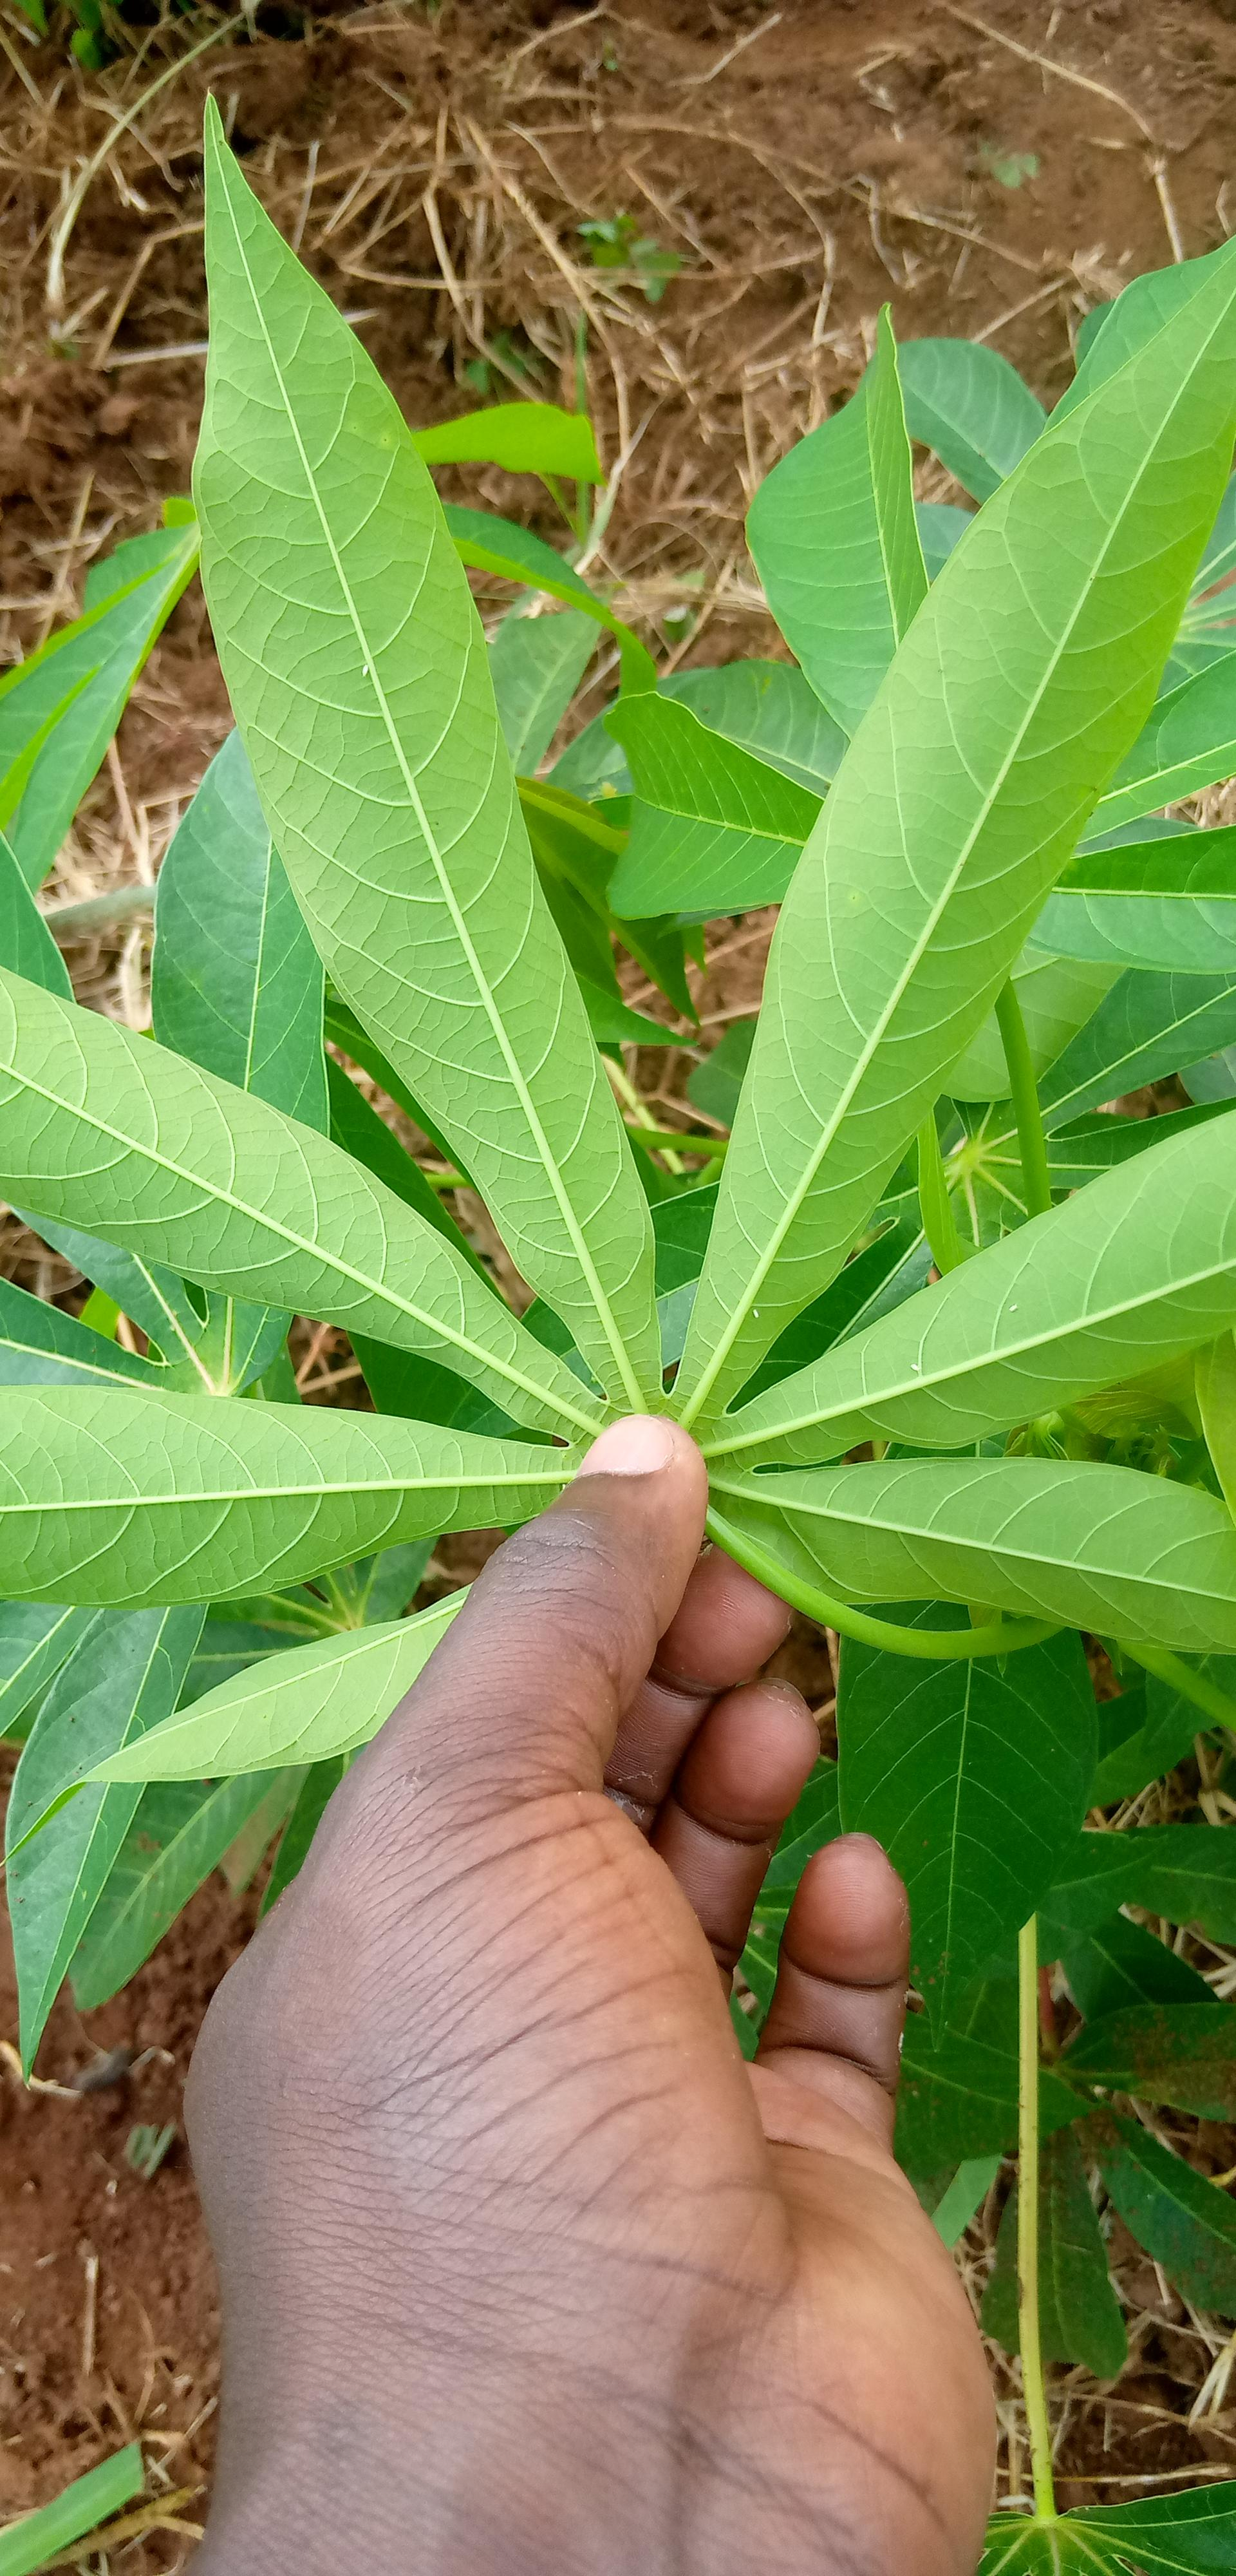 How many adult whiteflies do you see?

4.